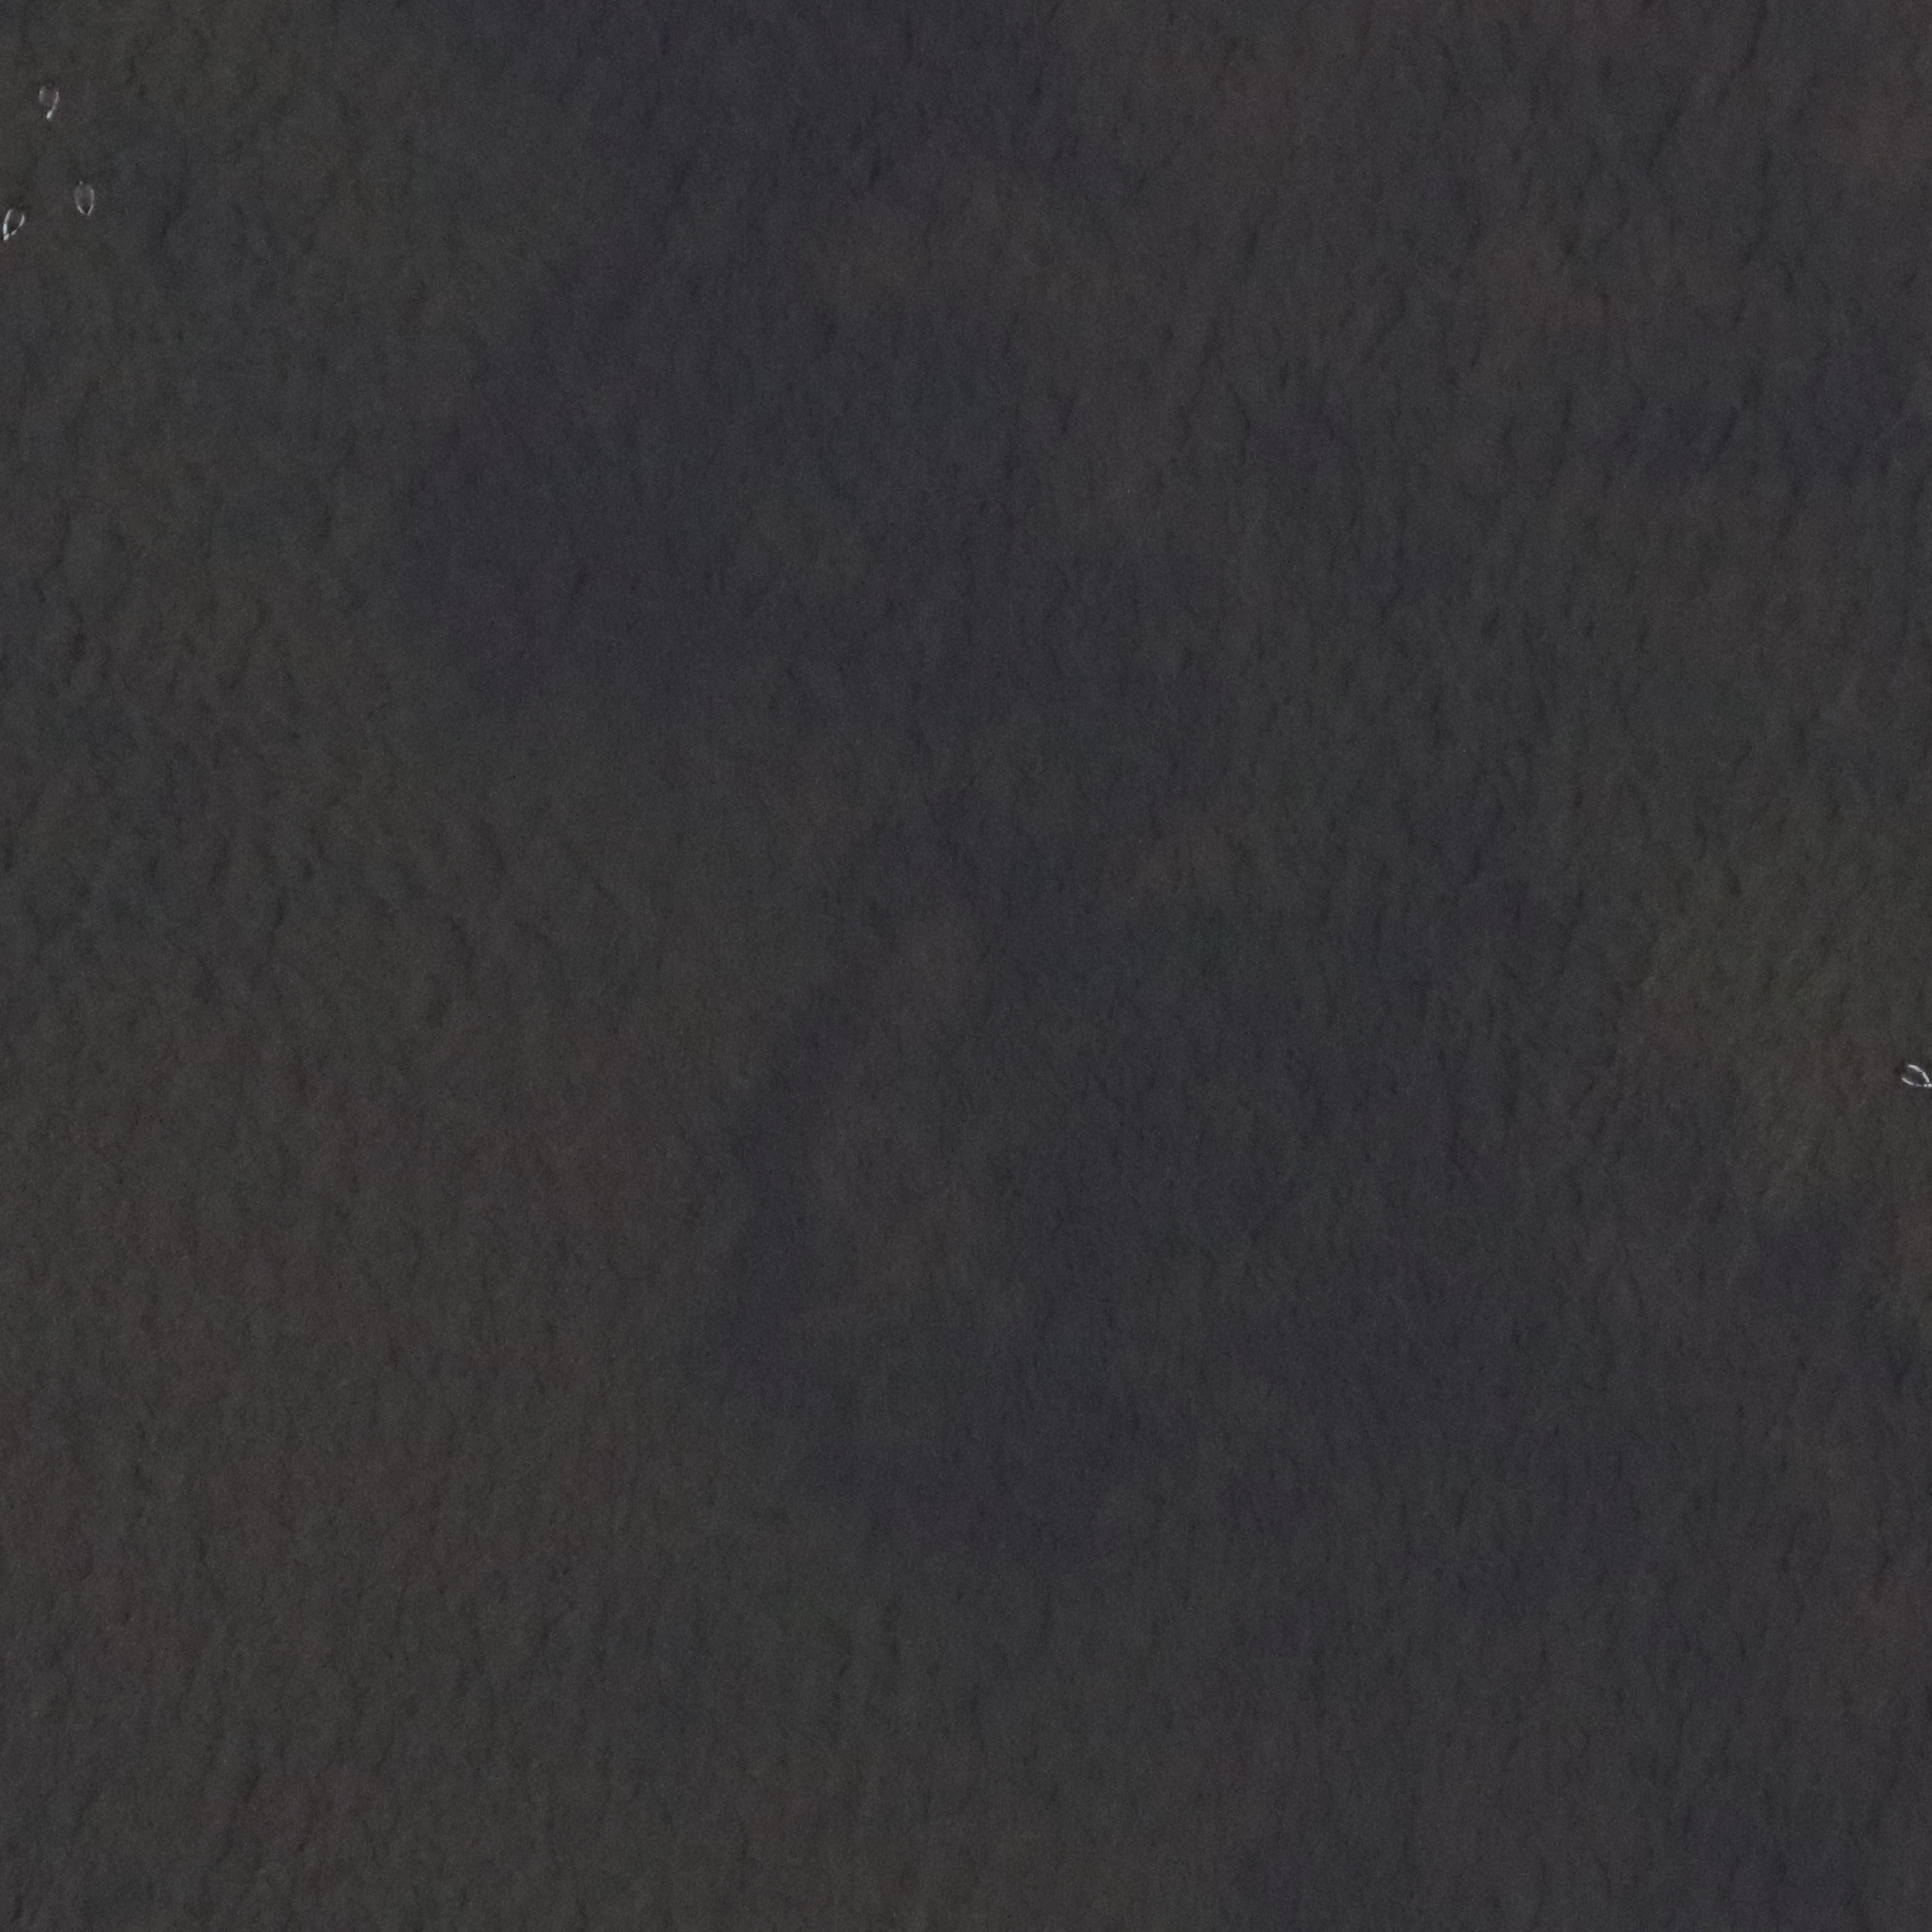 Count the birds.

4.